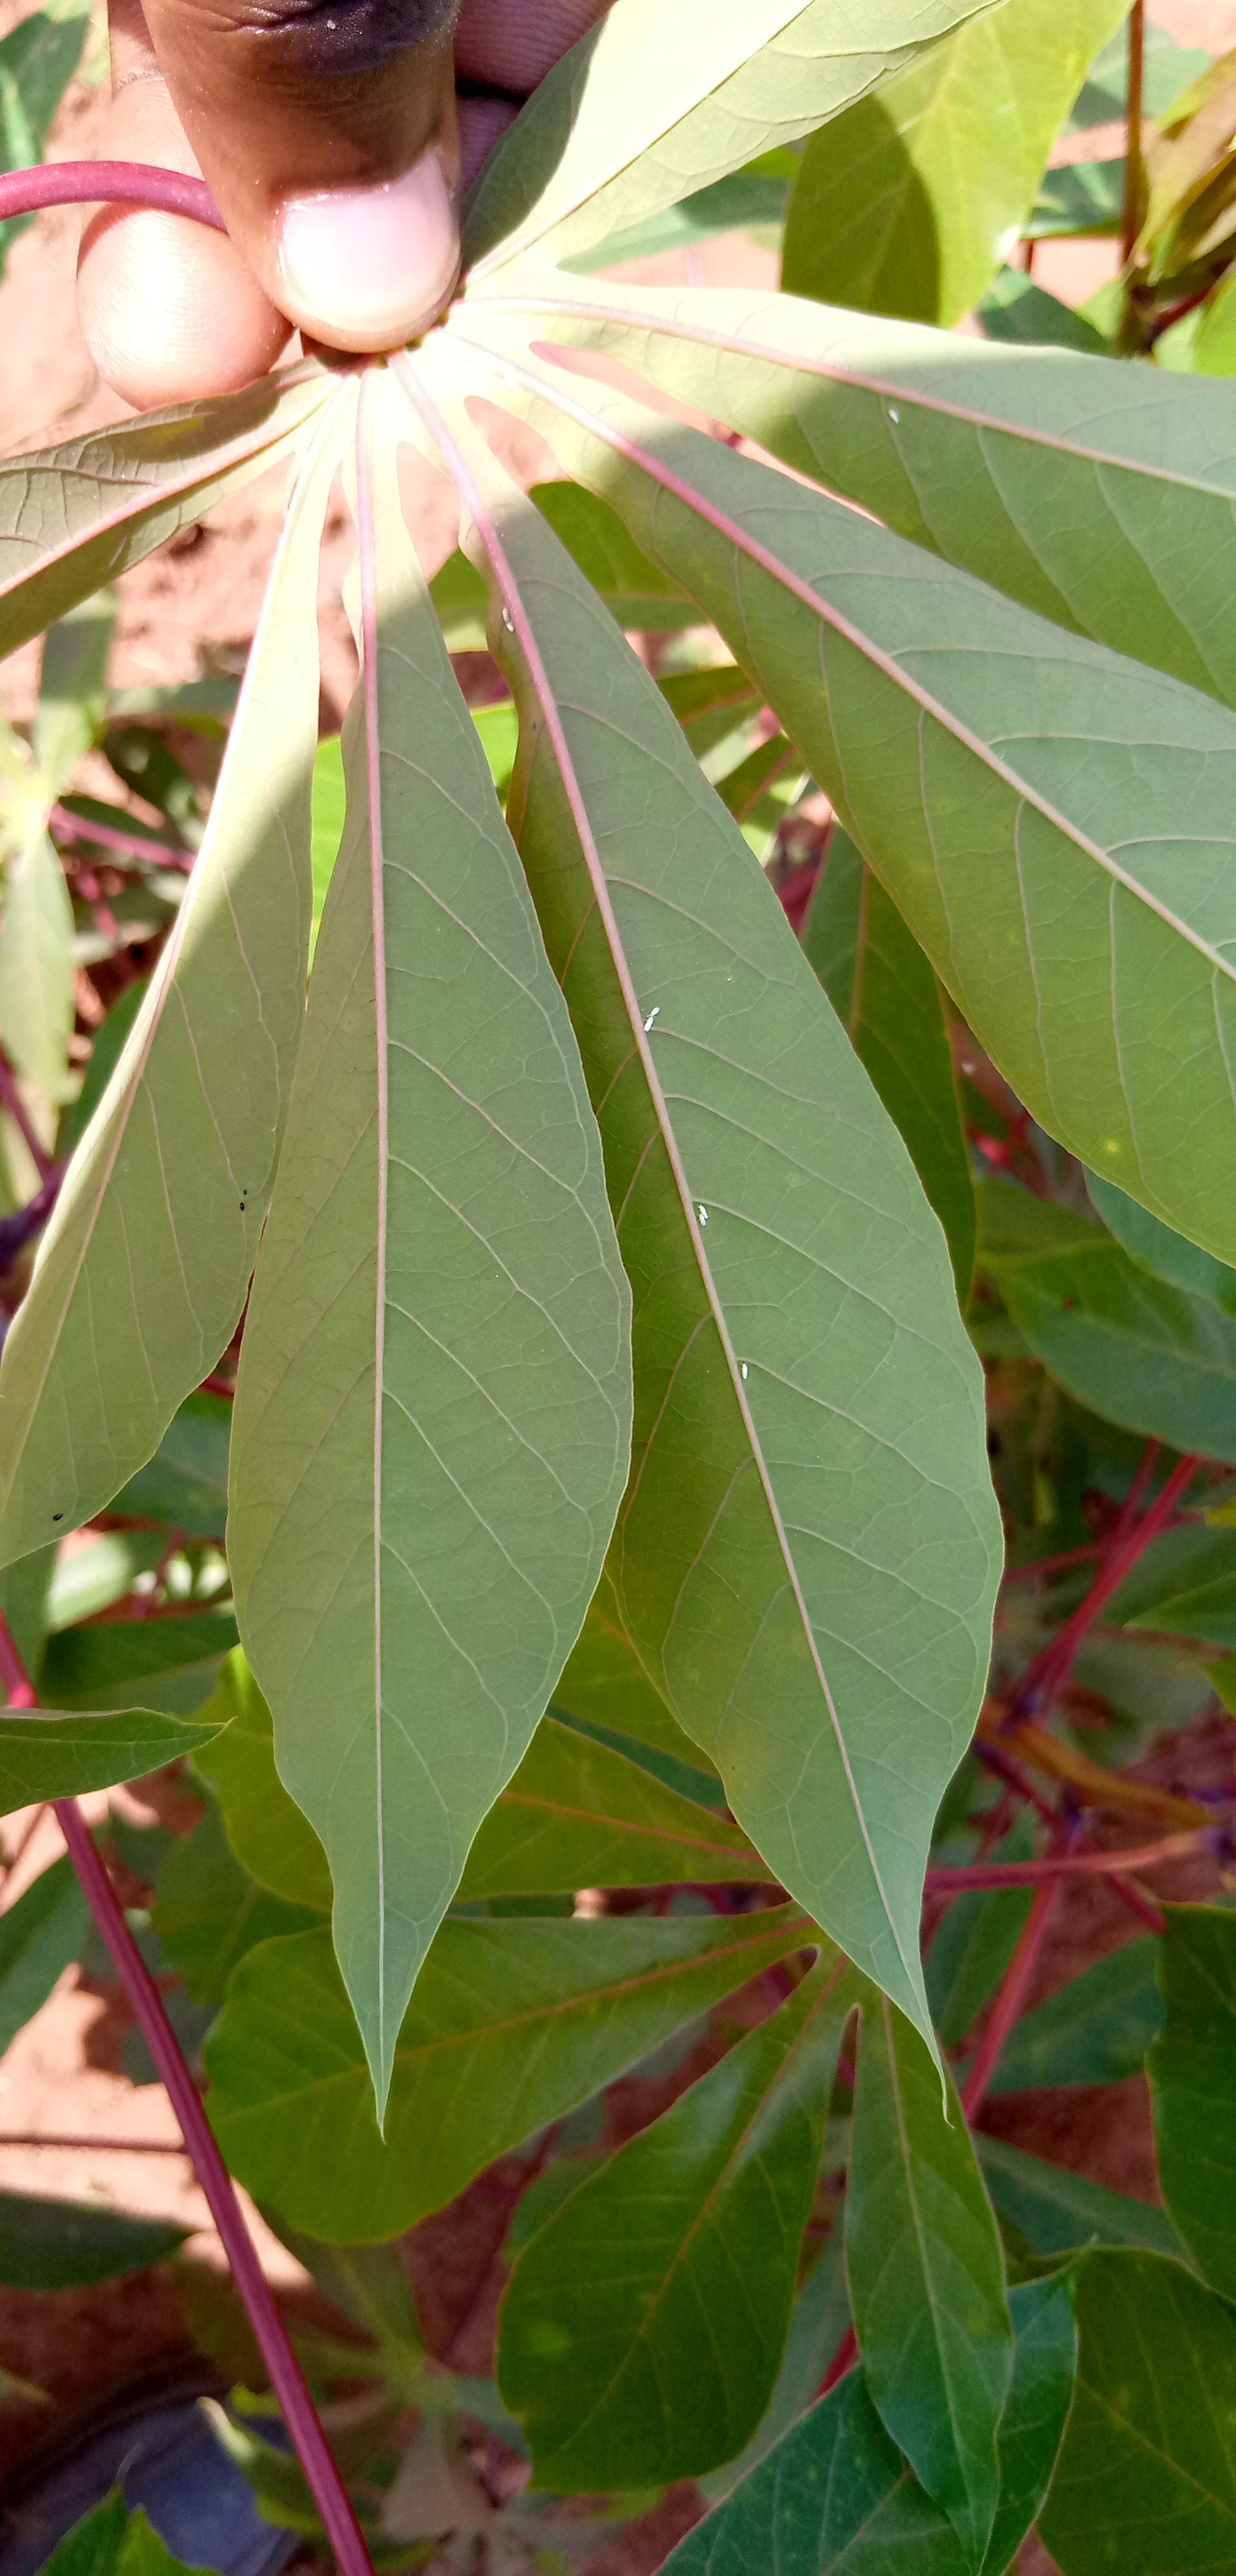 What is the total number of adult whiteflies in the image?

8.